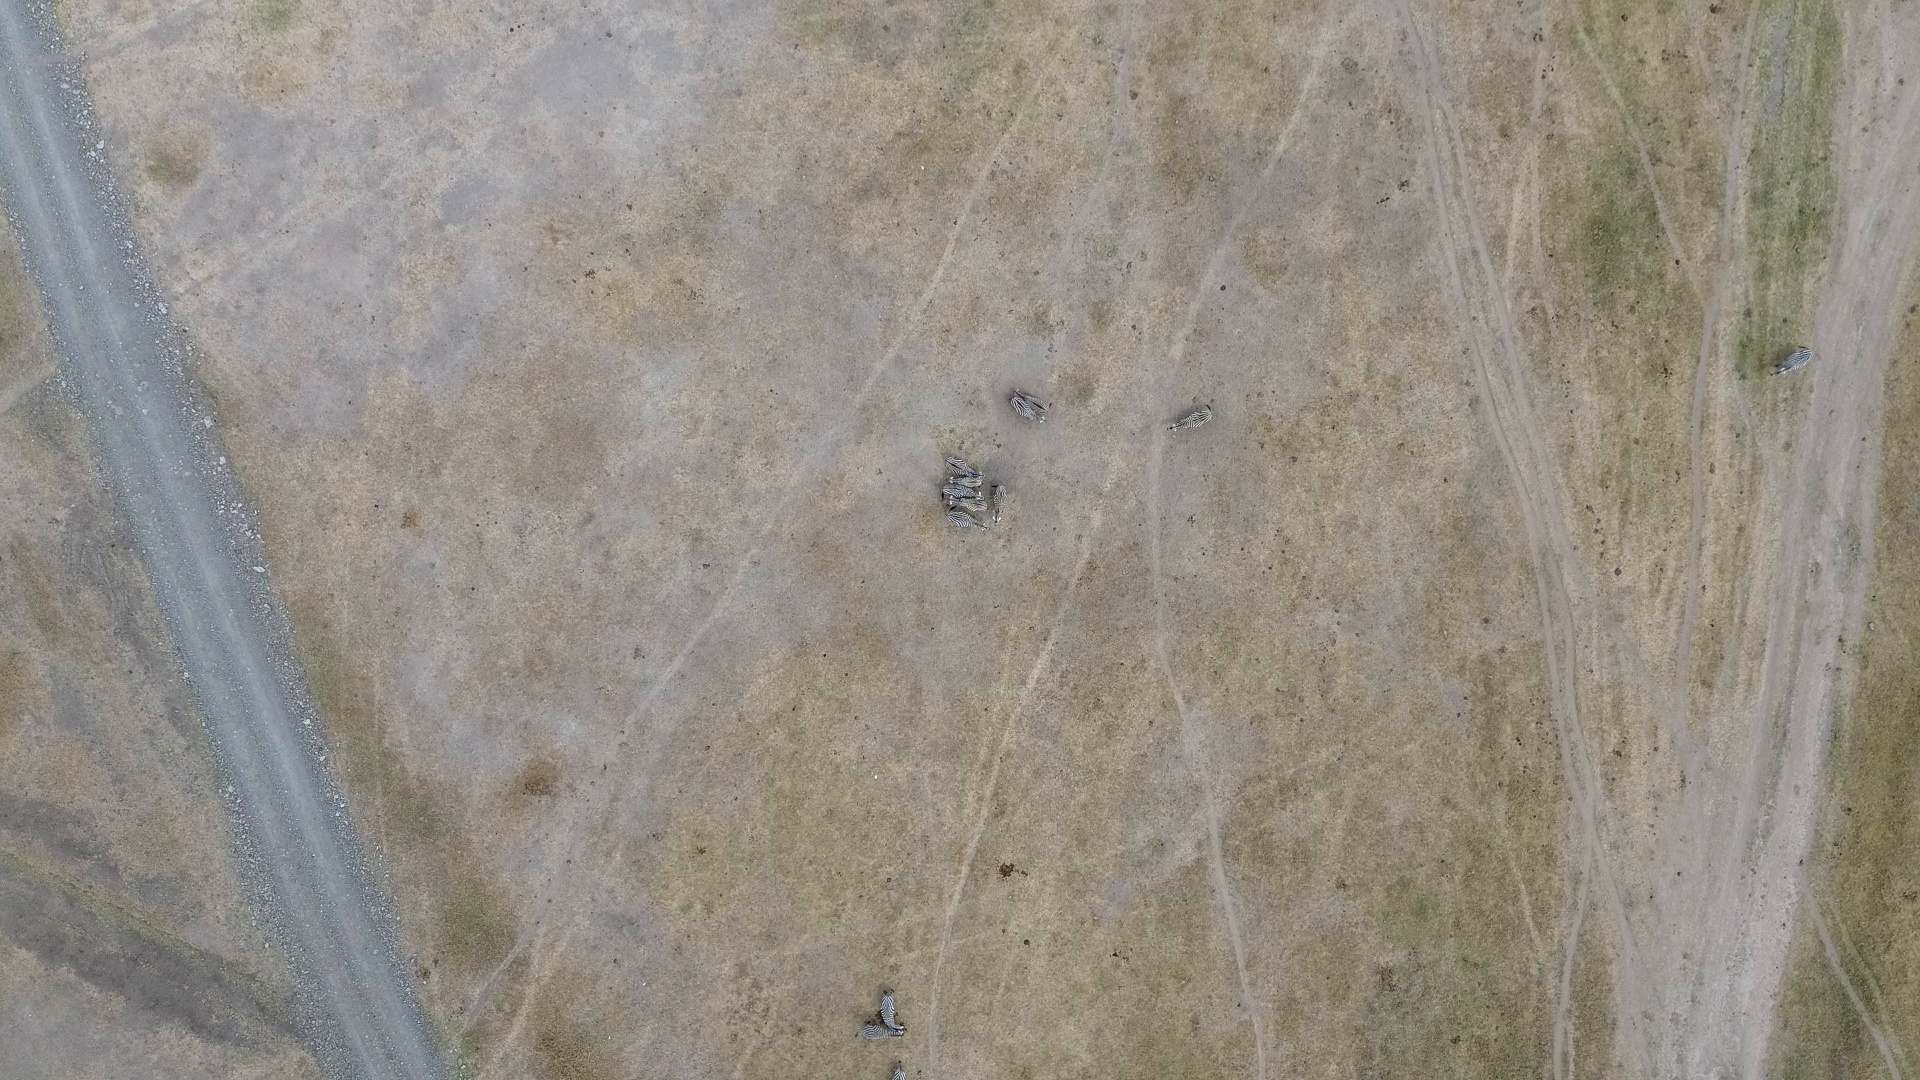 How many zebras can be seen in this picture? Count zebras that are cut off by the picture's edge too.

12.